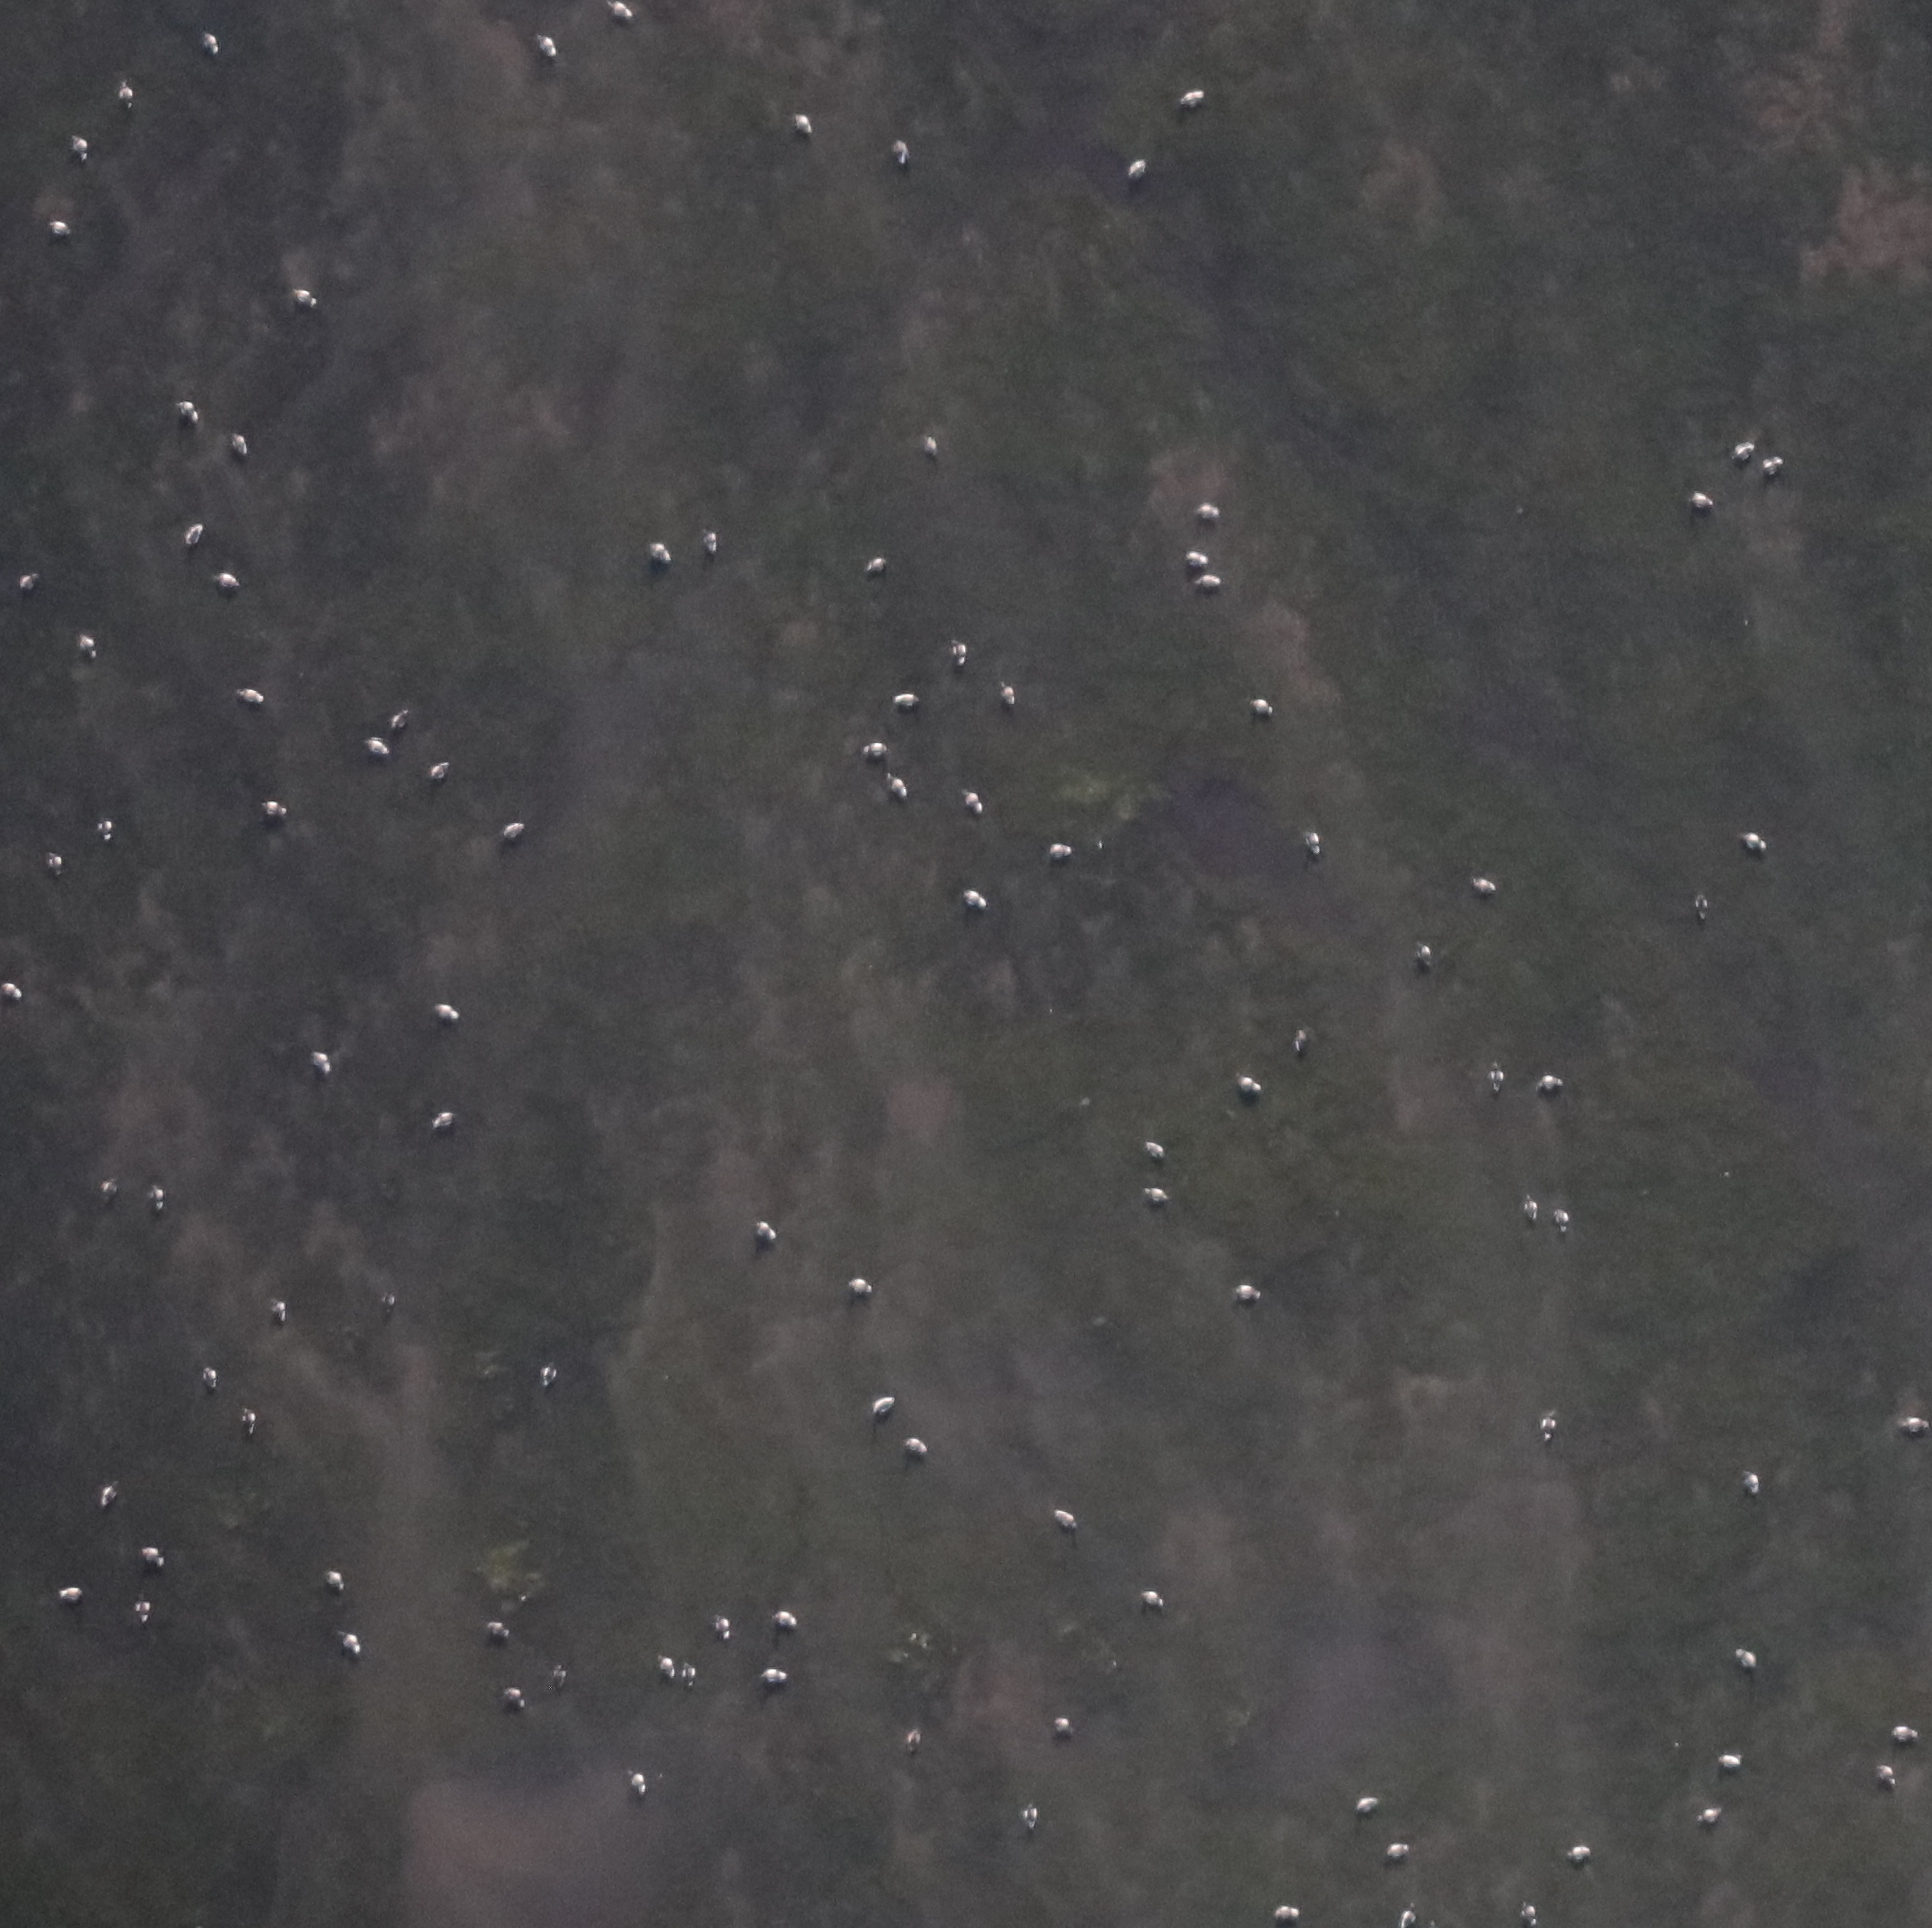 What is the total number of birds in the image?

107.